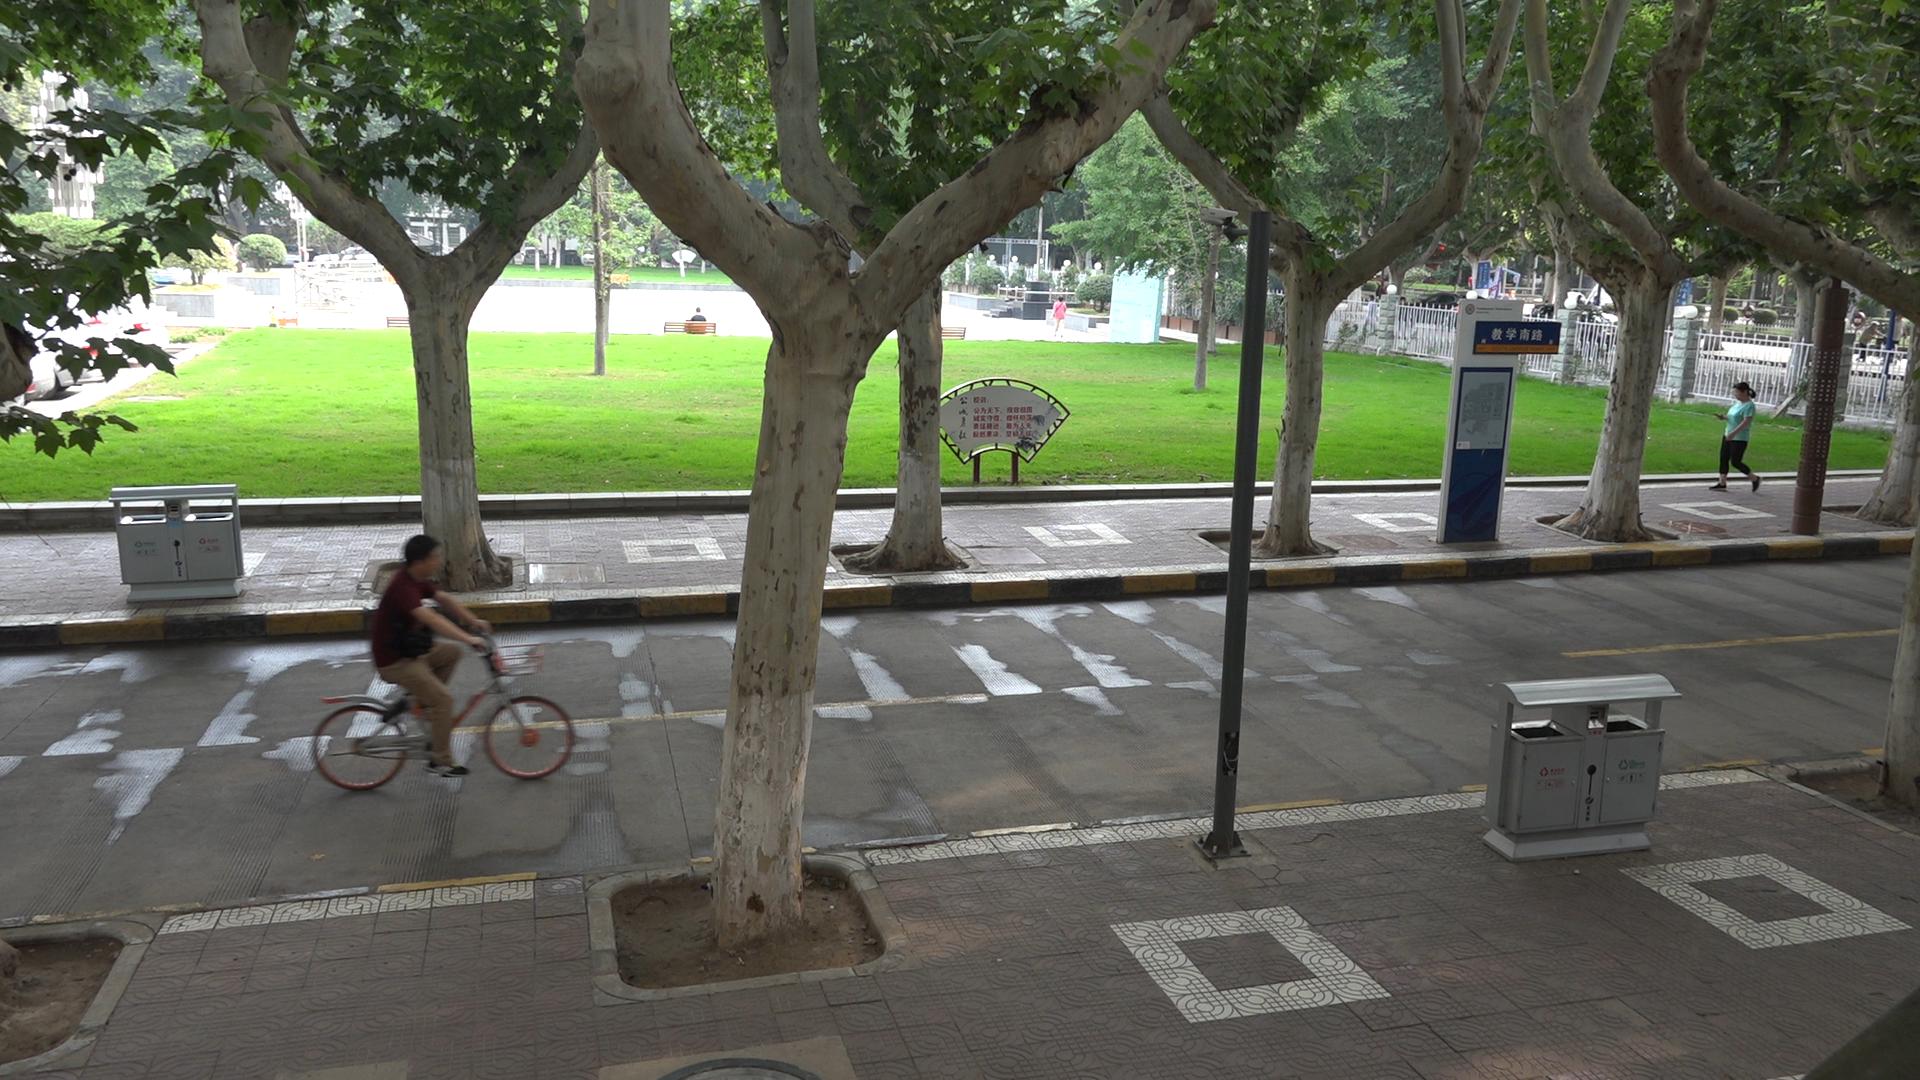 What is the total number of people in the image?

6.